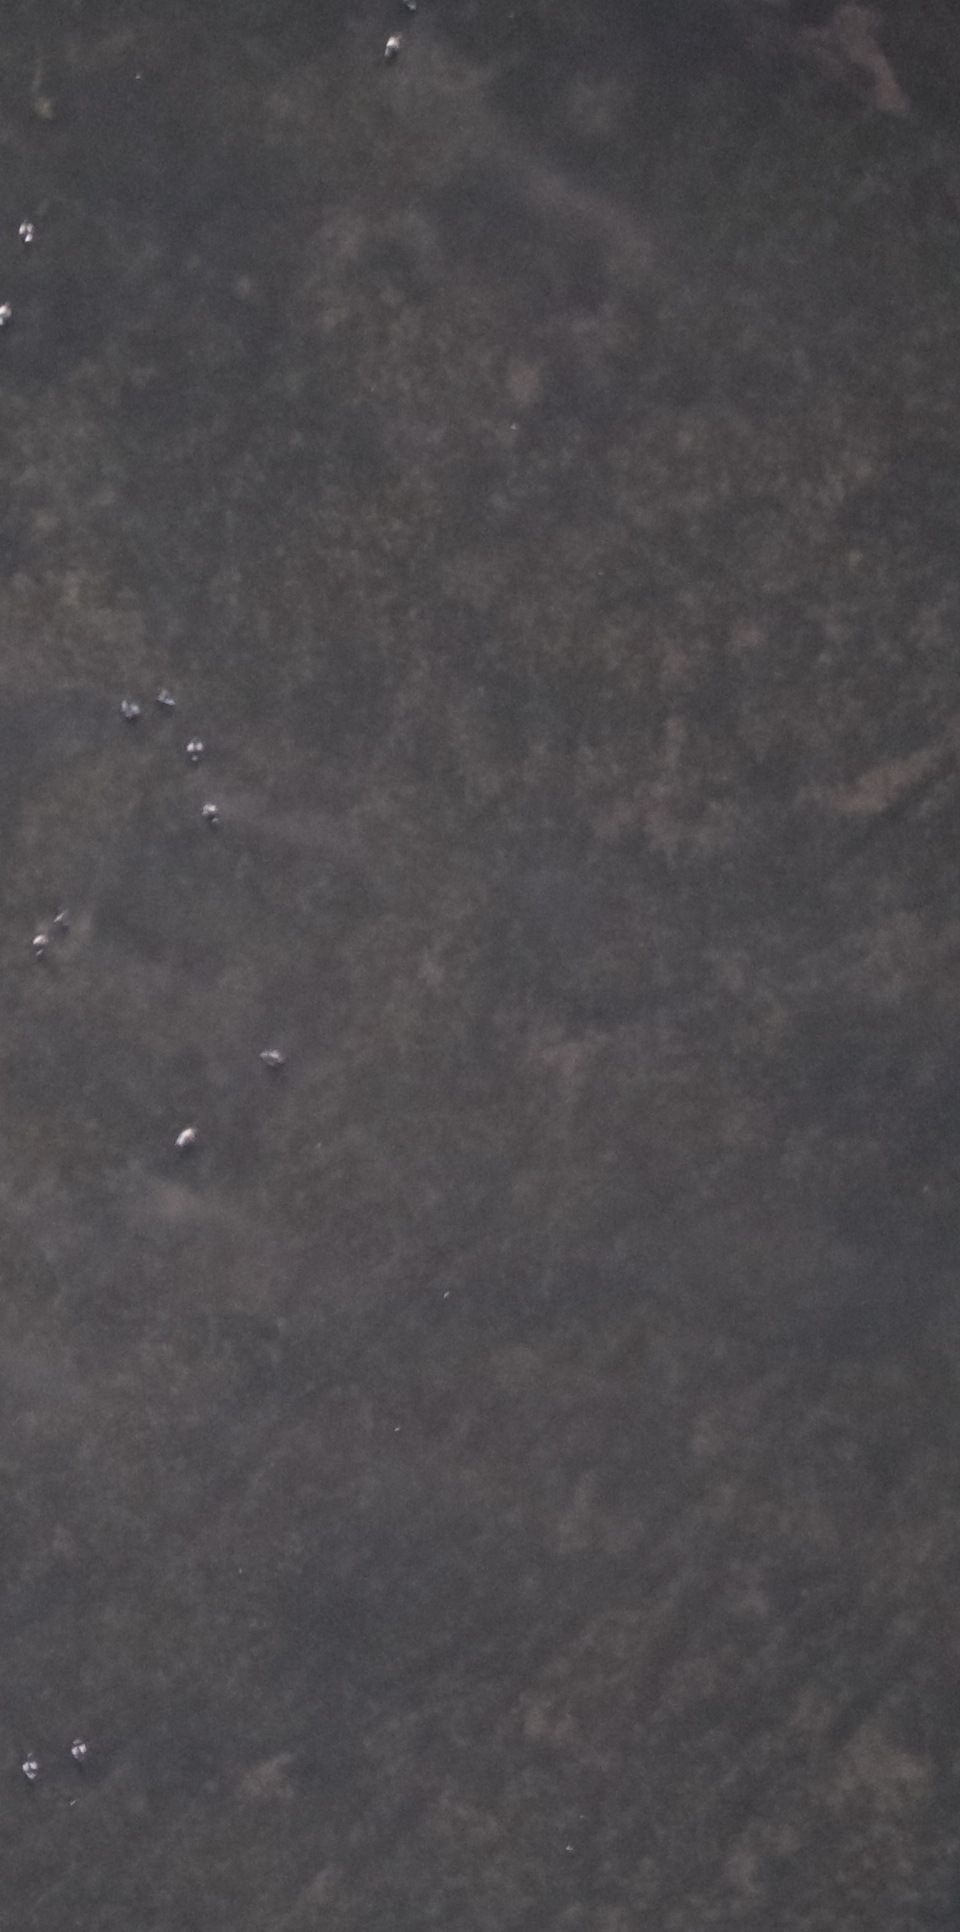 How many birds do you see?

13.